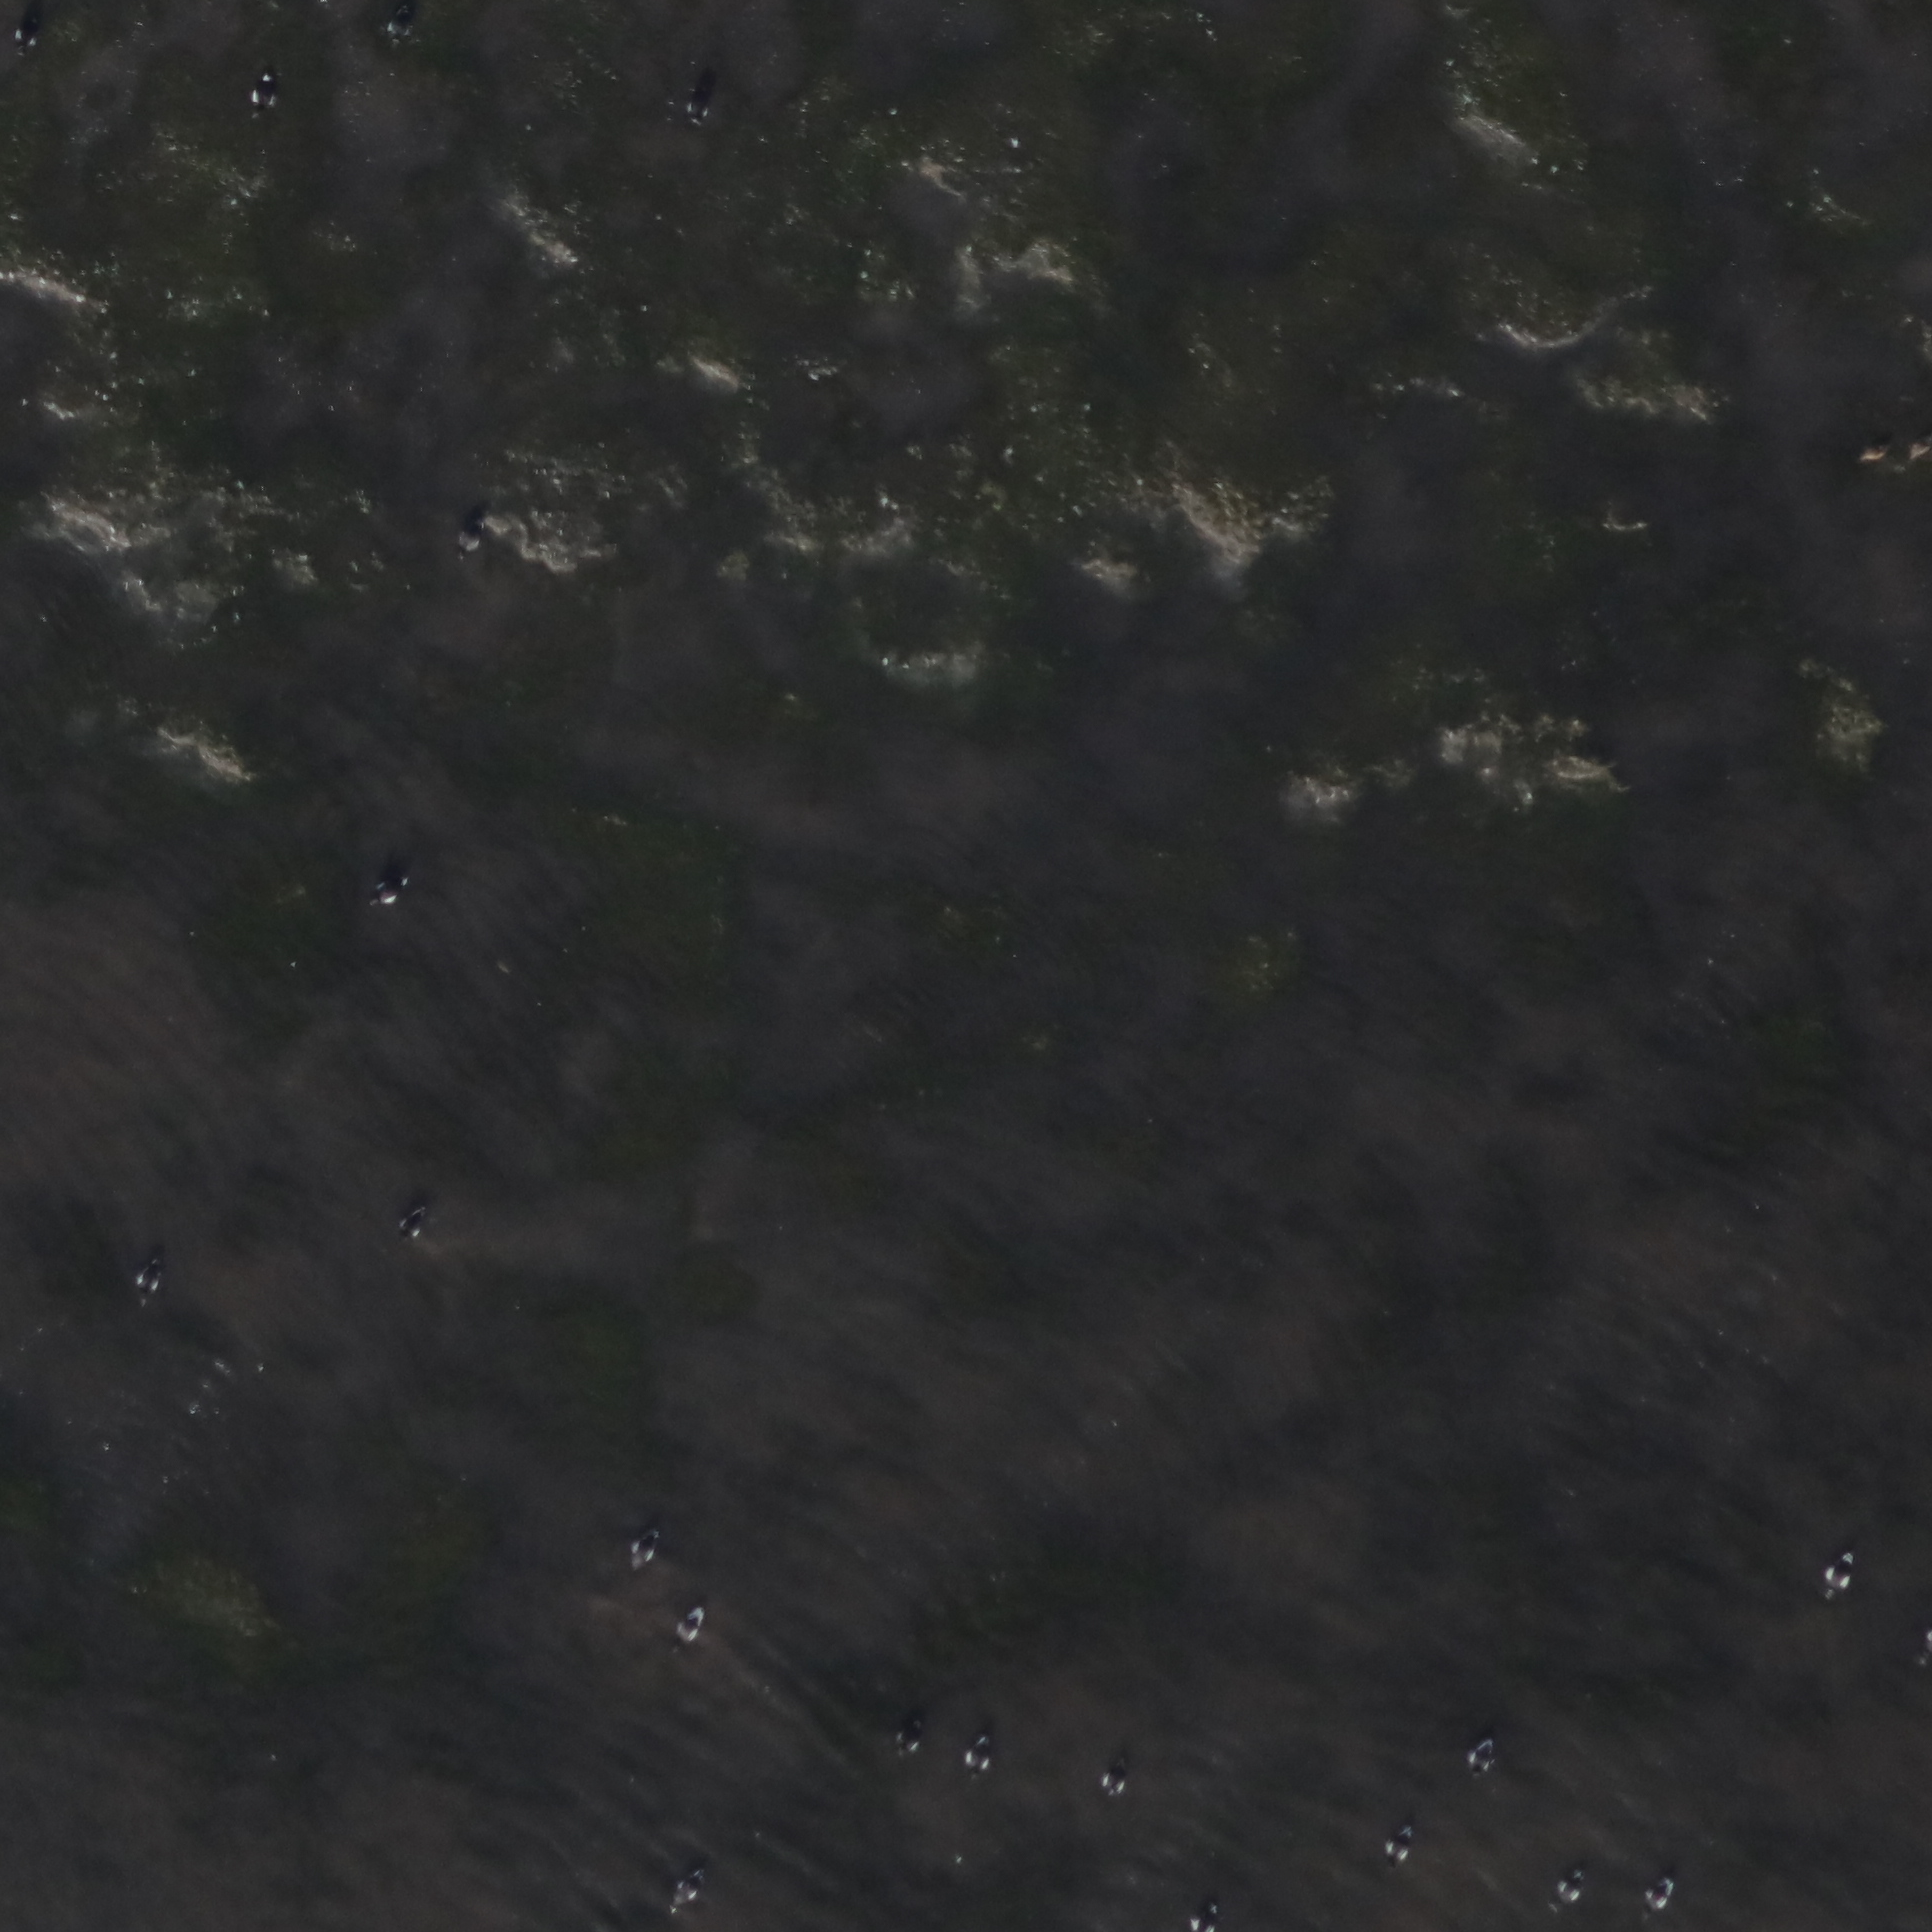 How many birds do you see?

22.